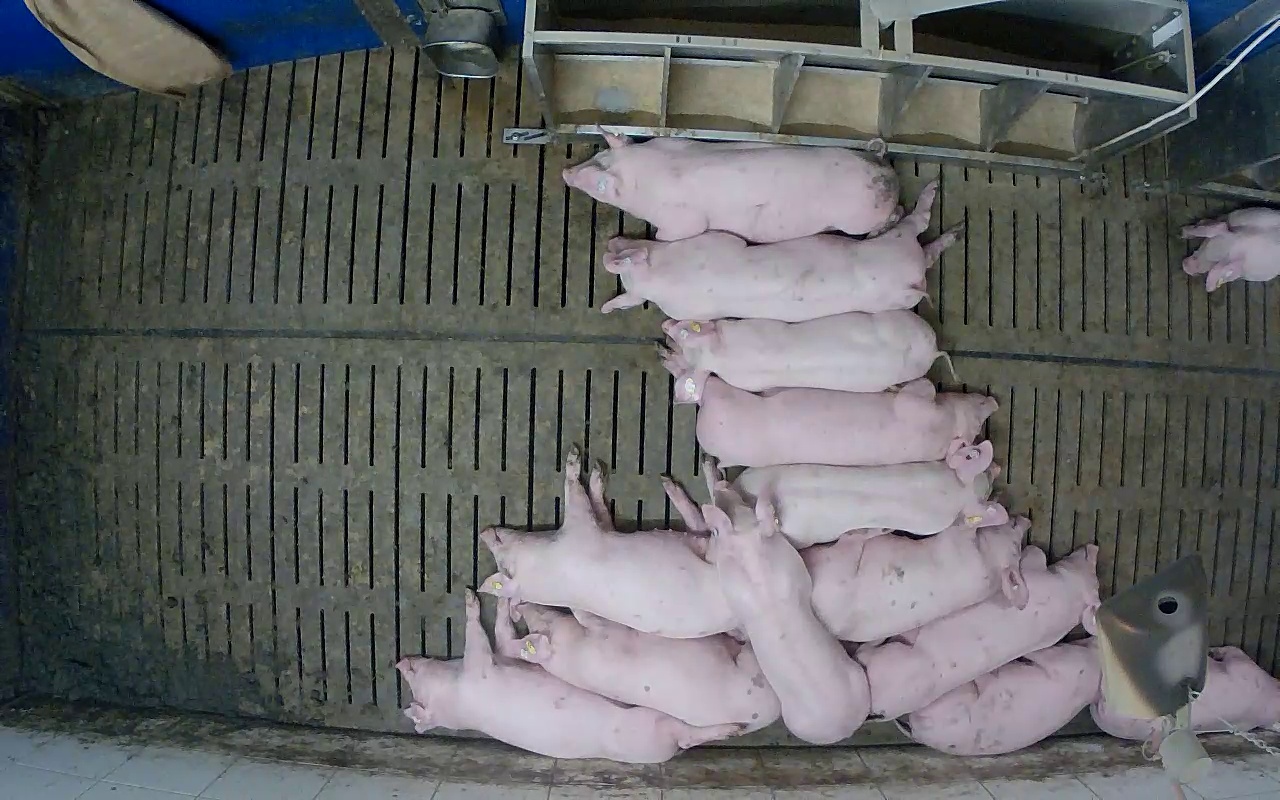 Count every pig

14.